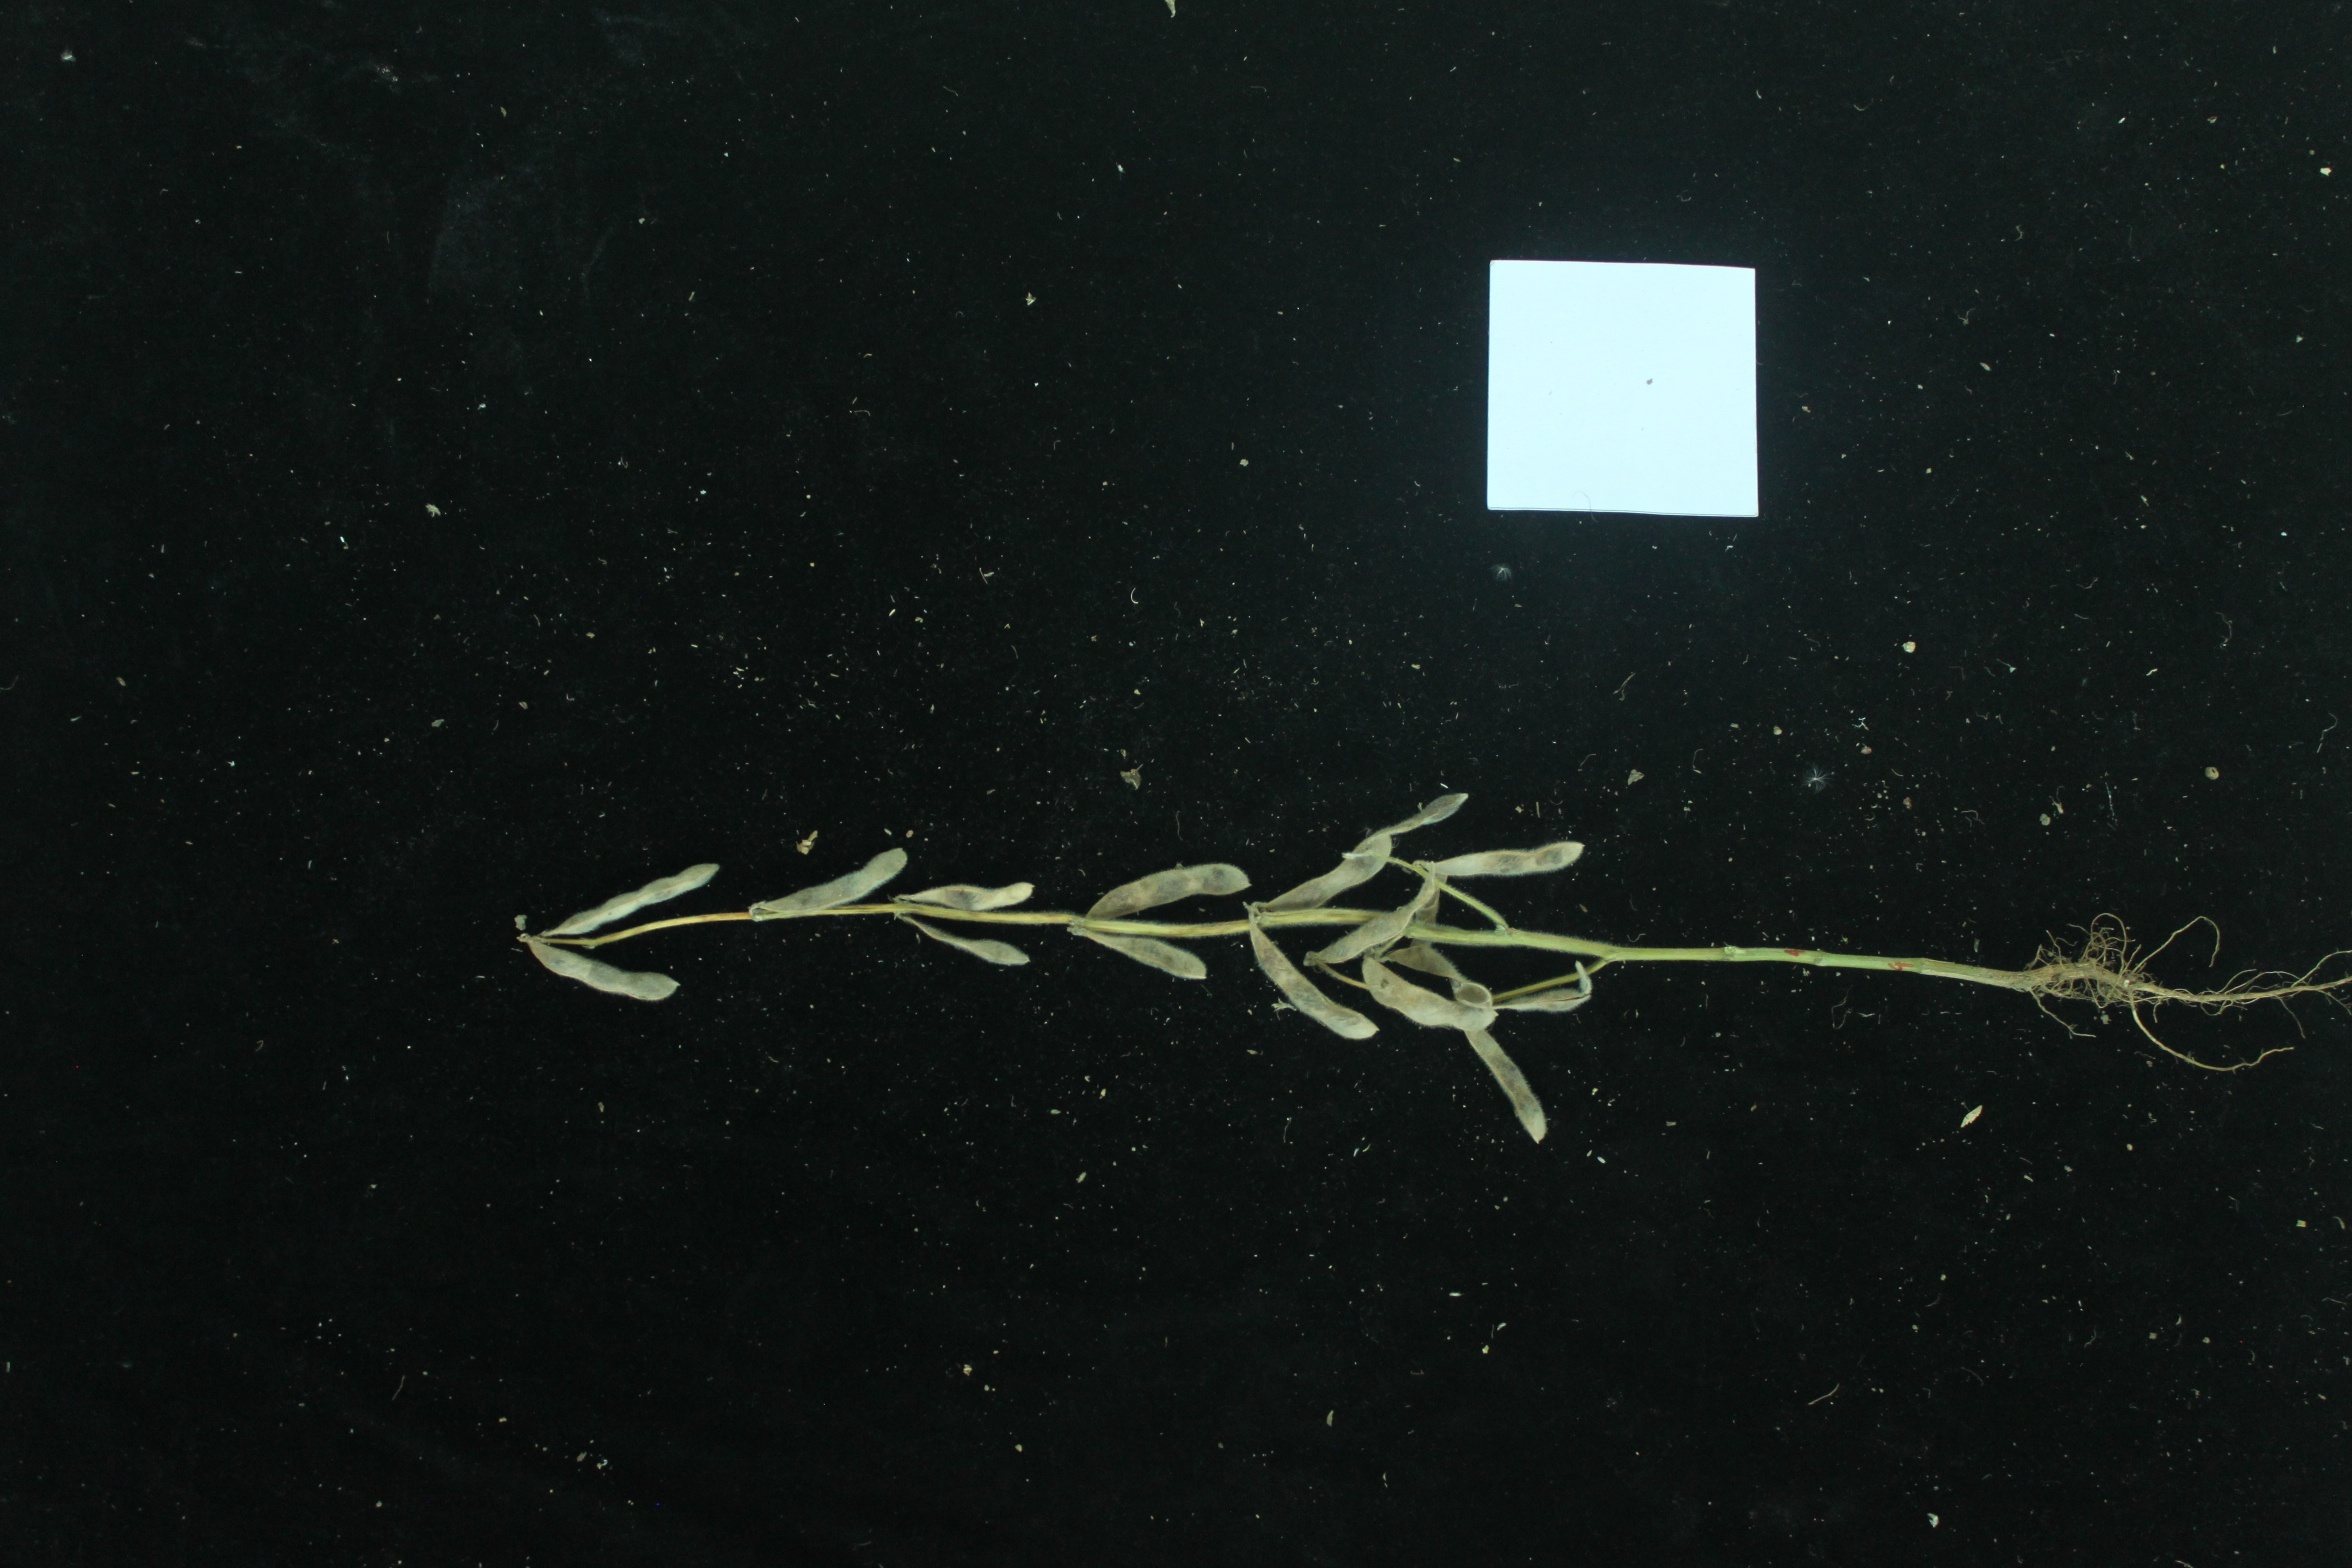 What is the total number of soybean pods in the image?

16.